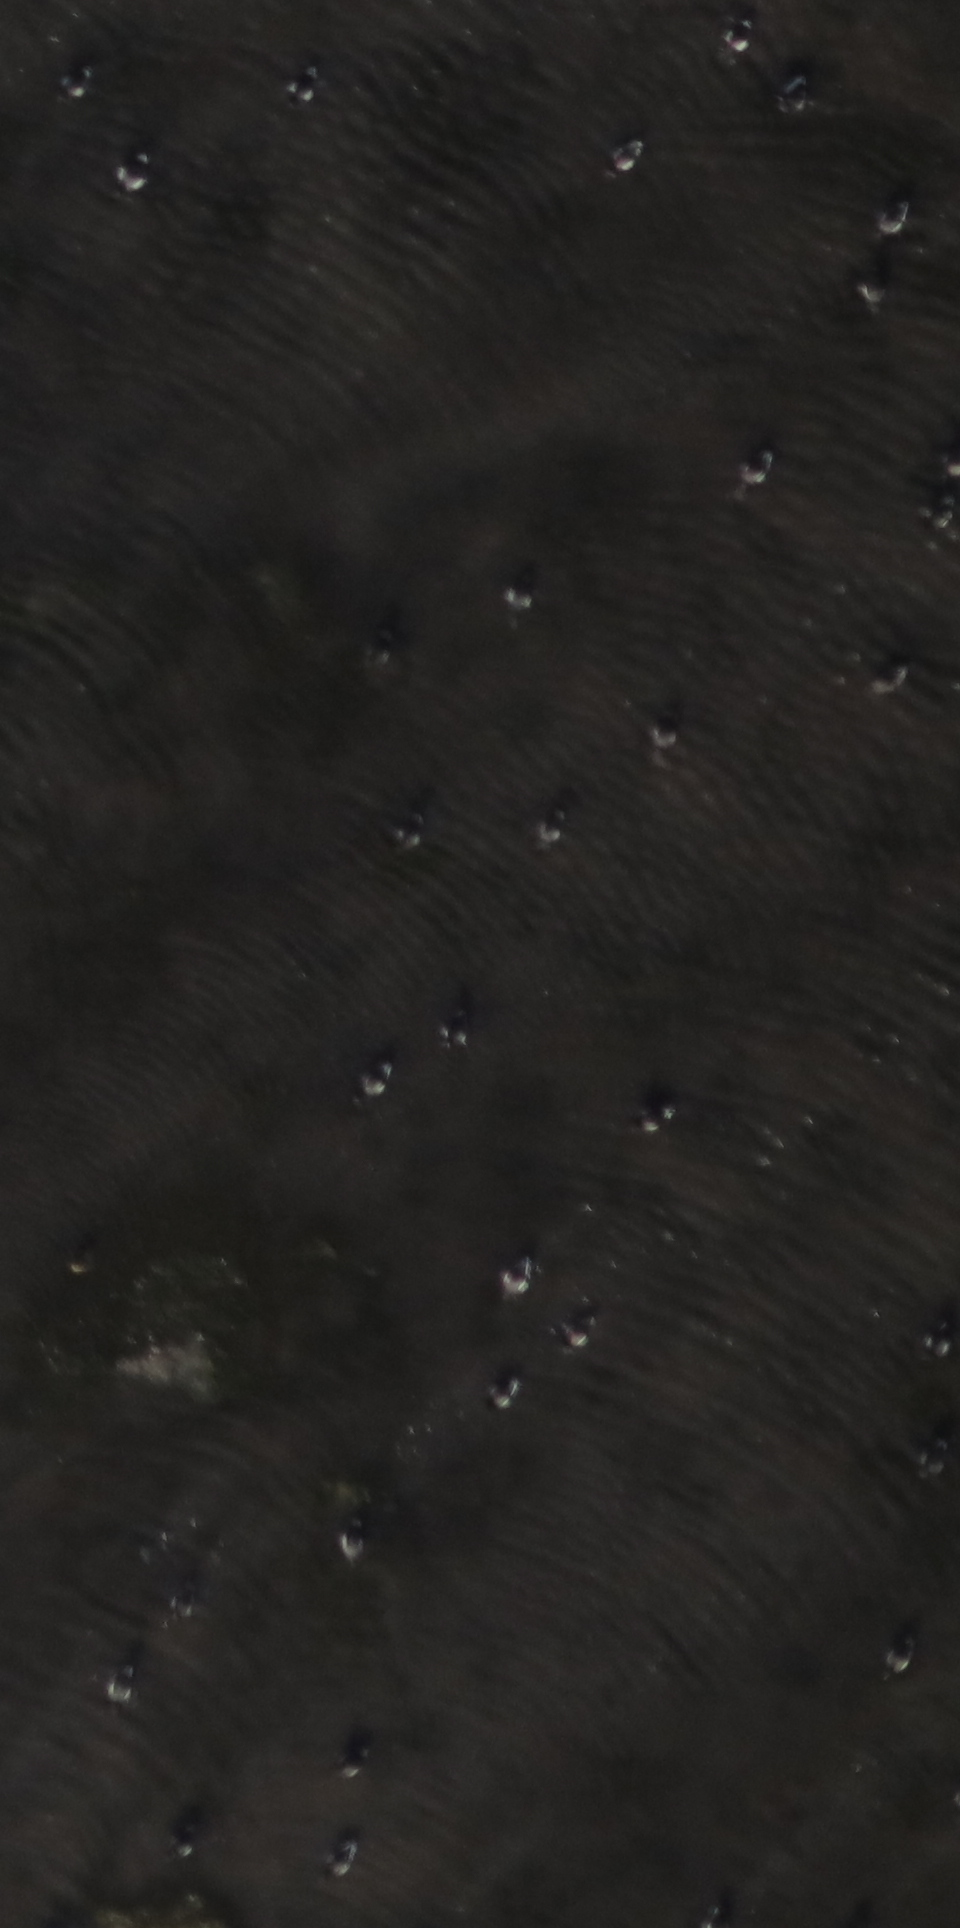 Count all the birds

29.